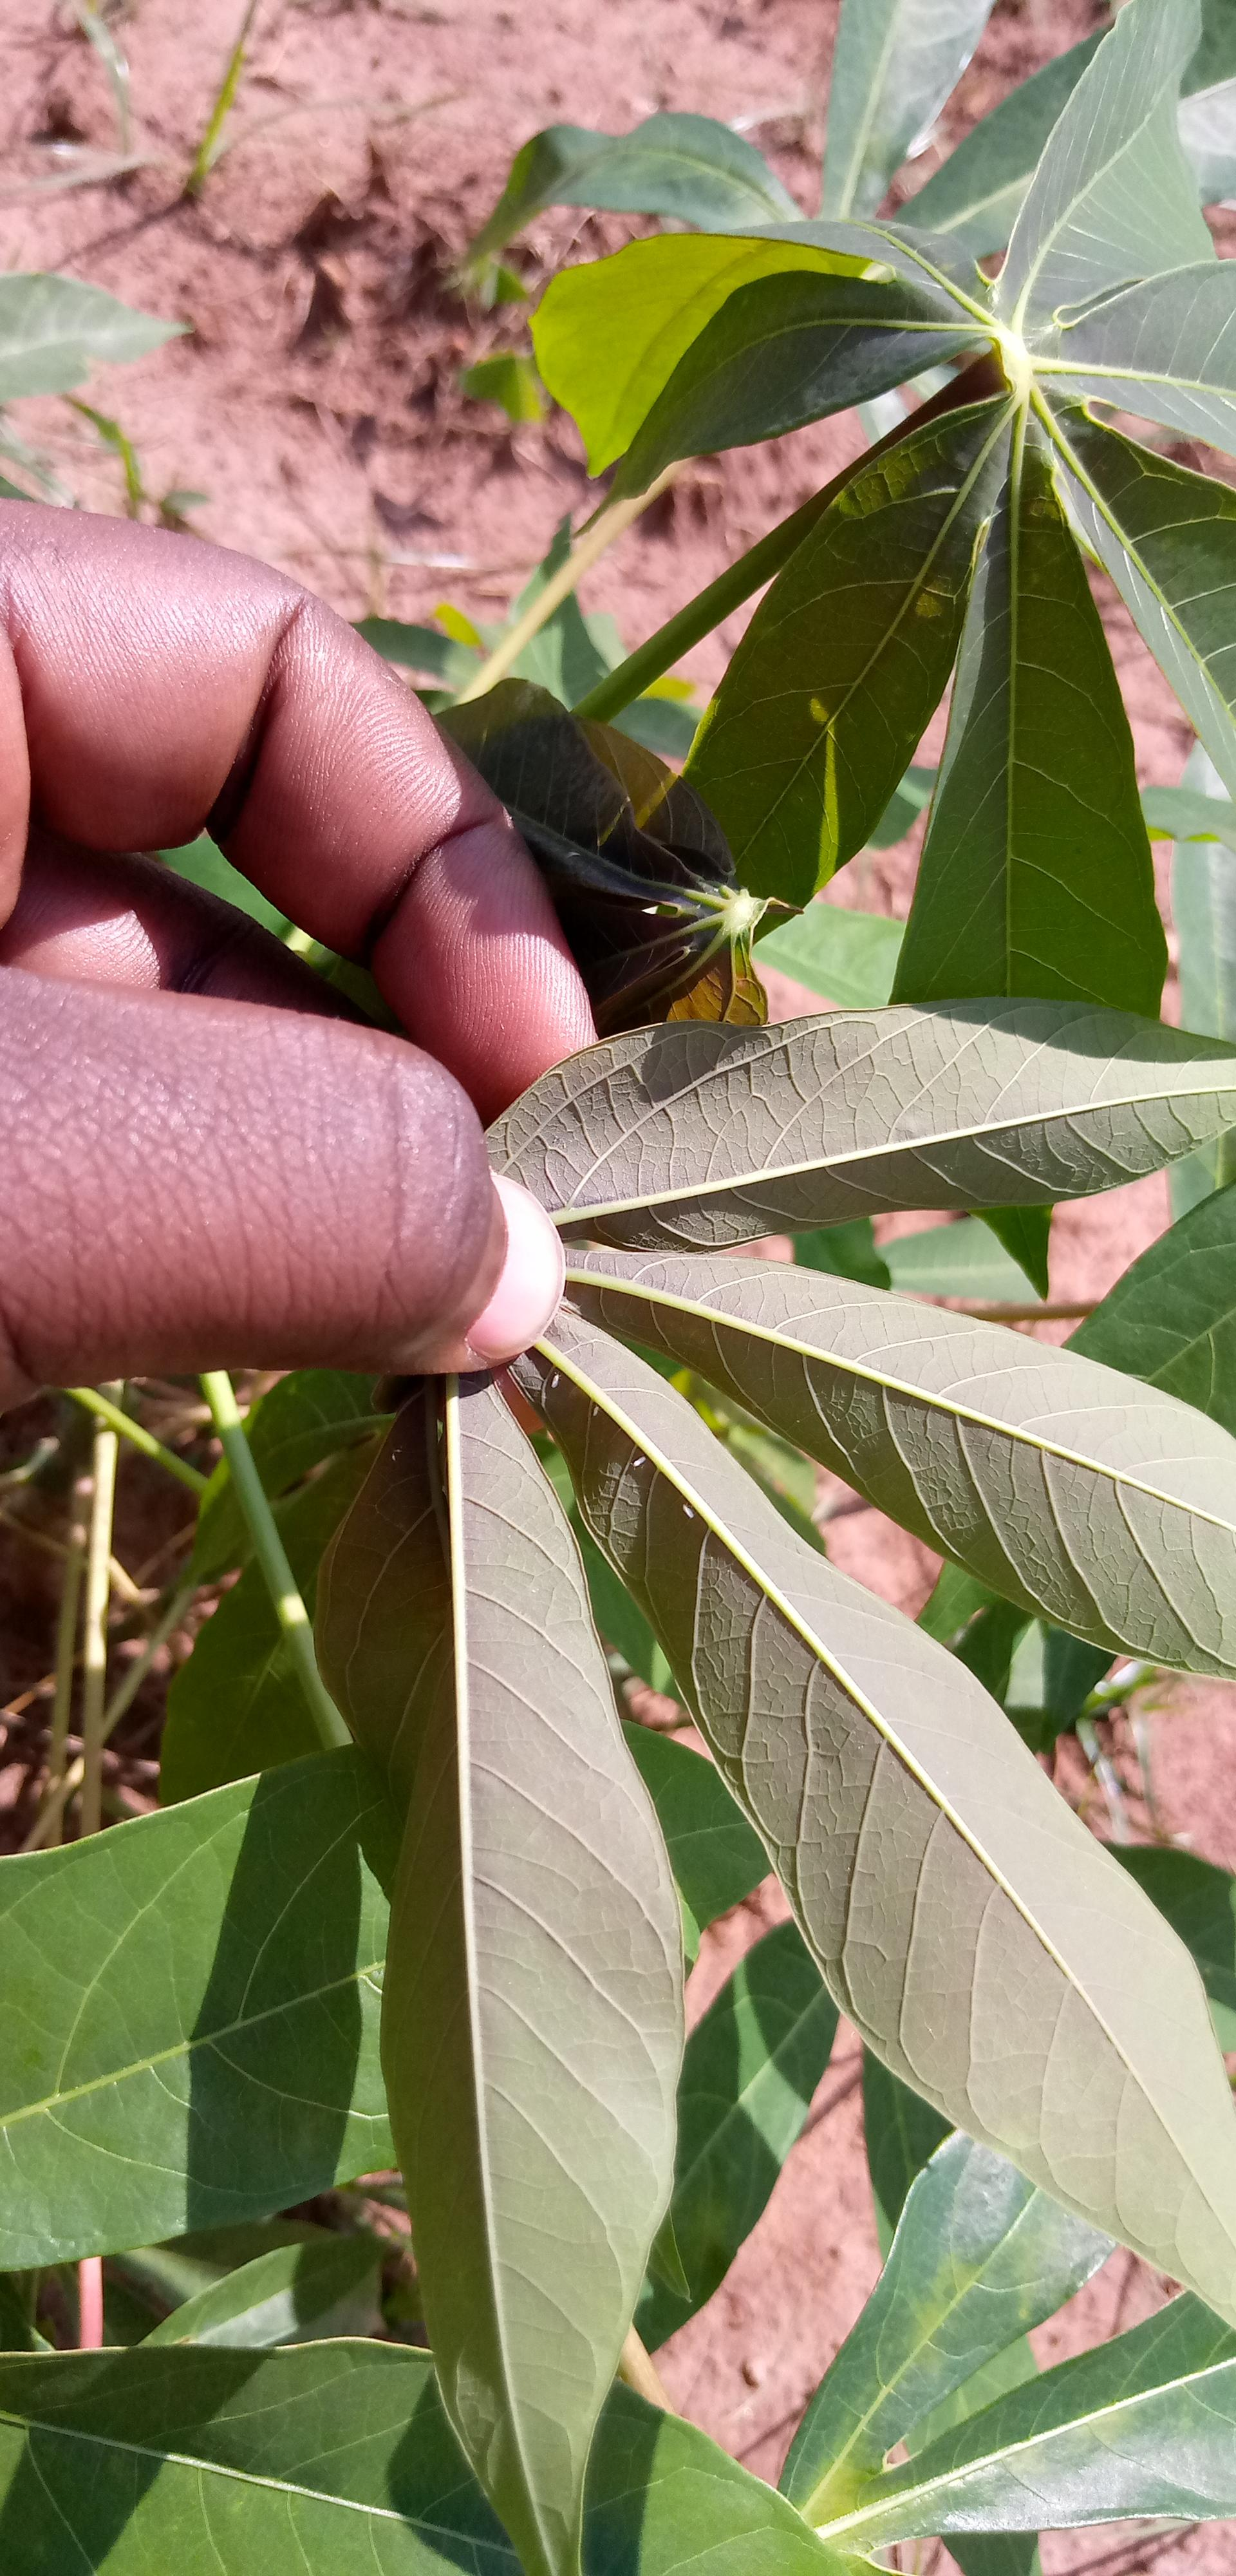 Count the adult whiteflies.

4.